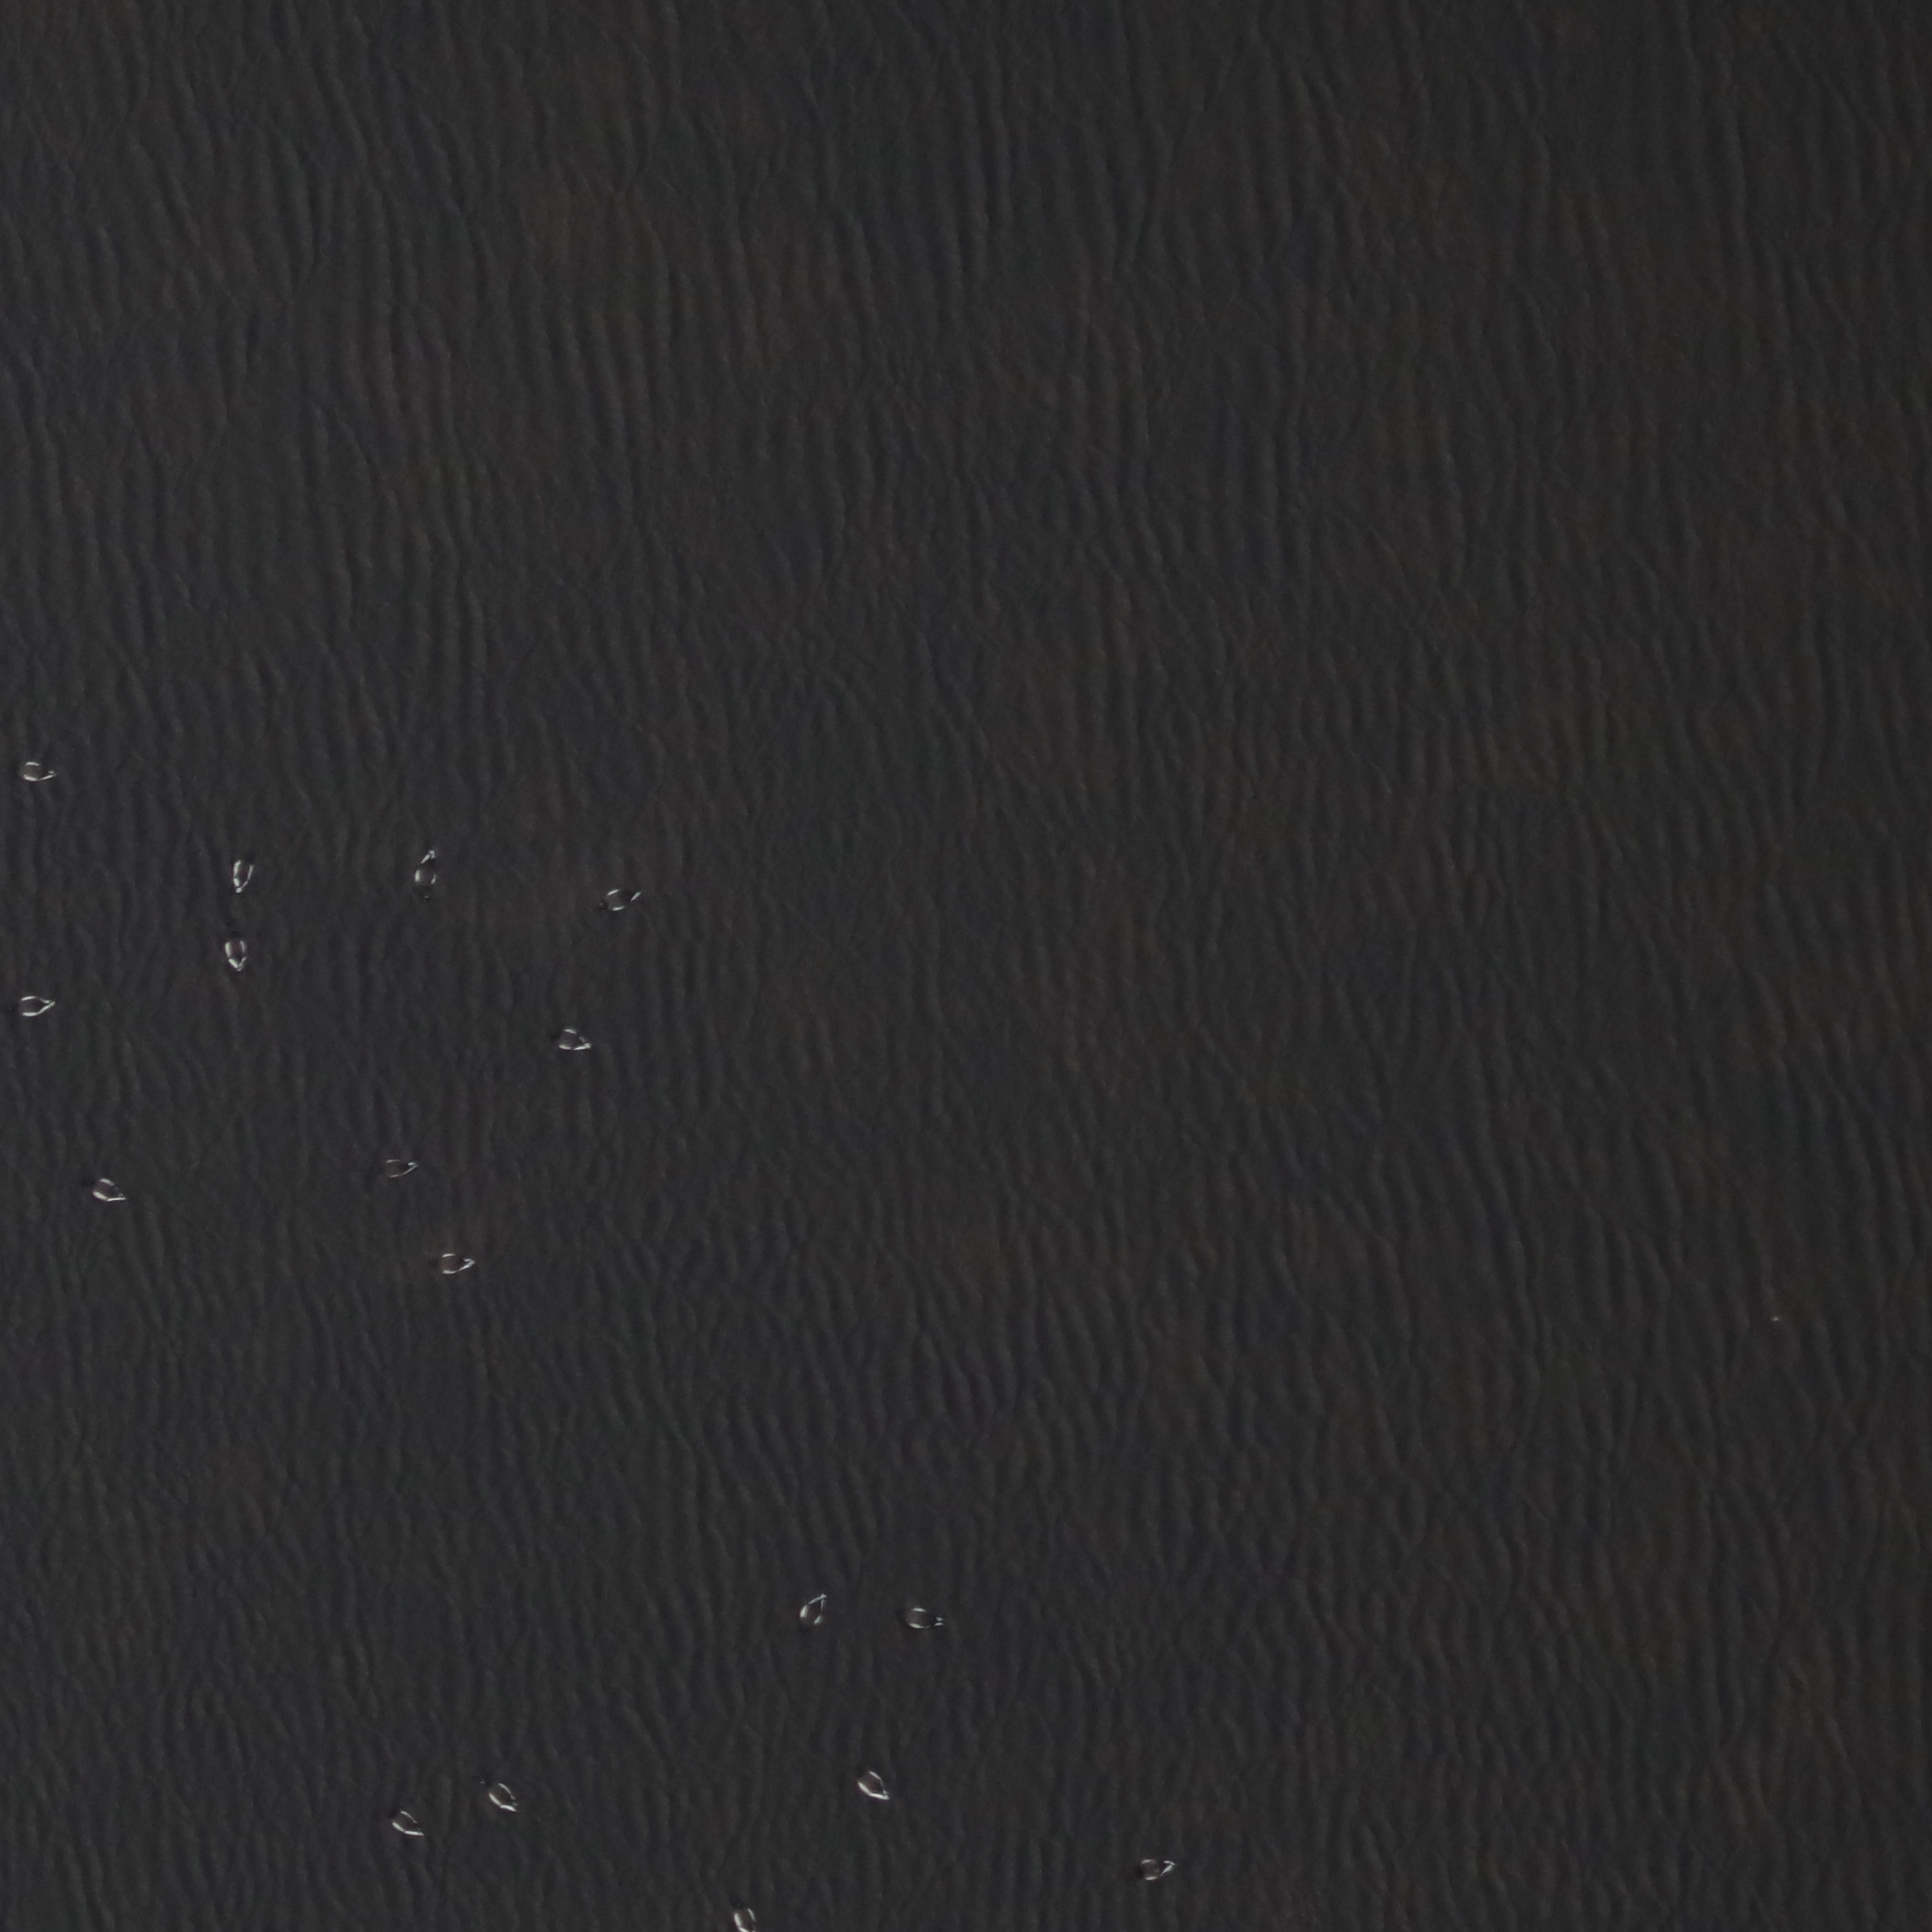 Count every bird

17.